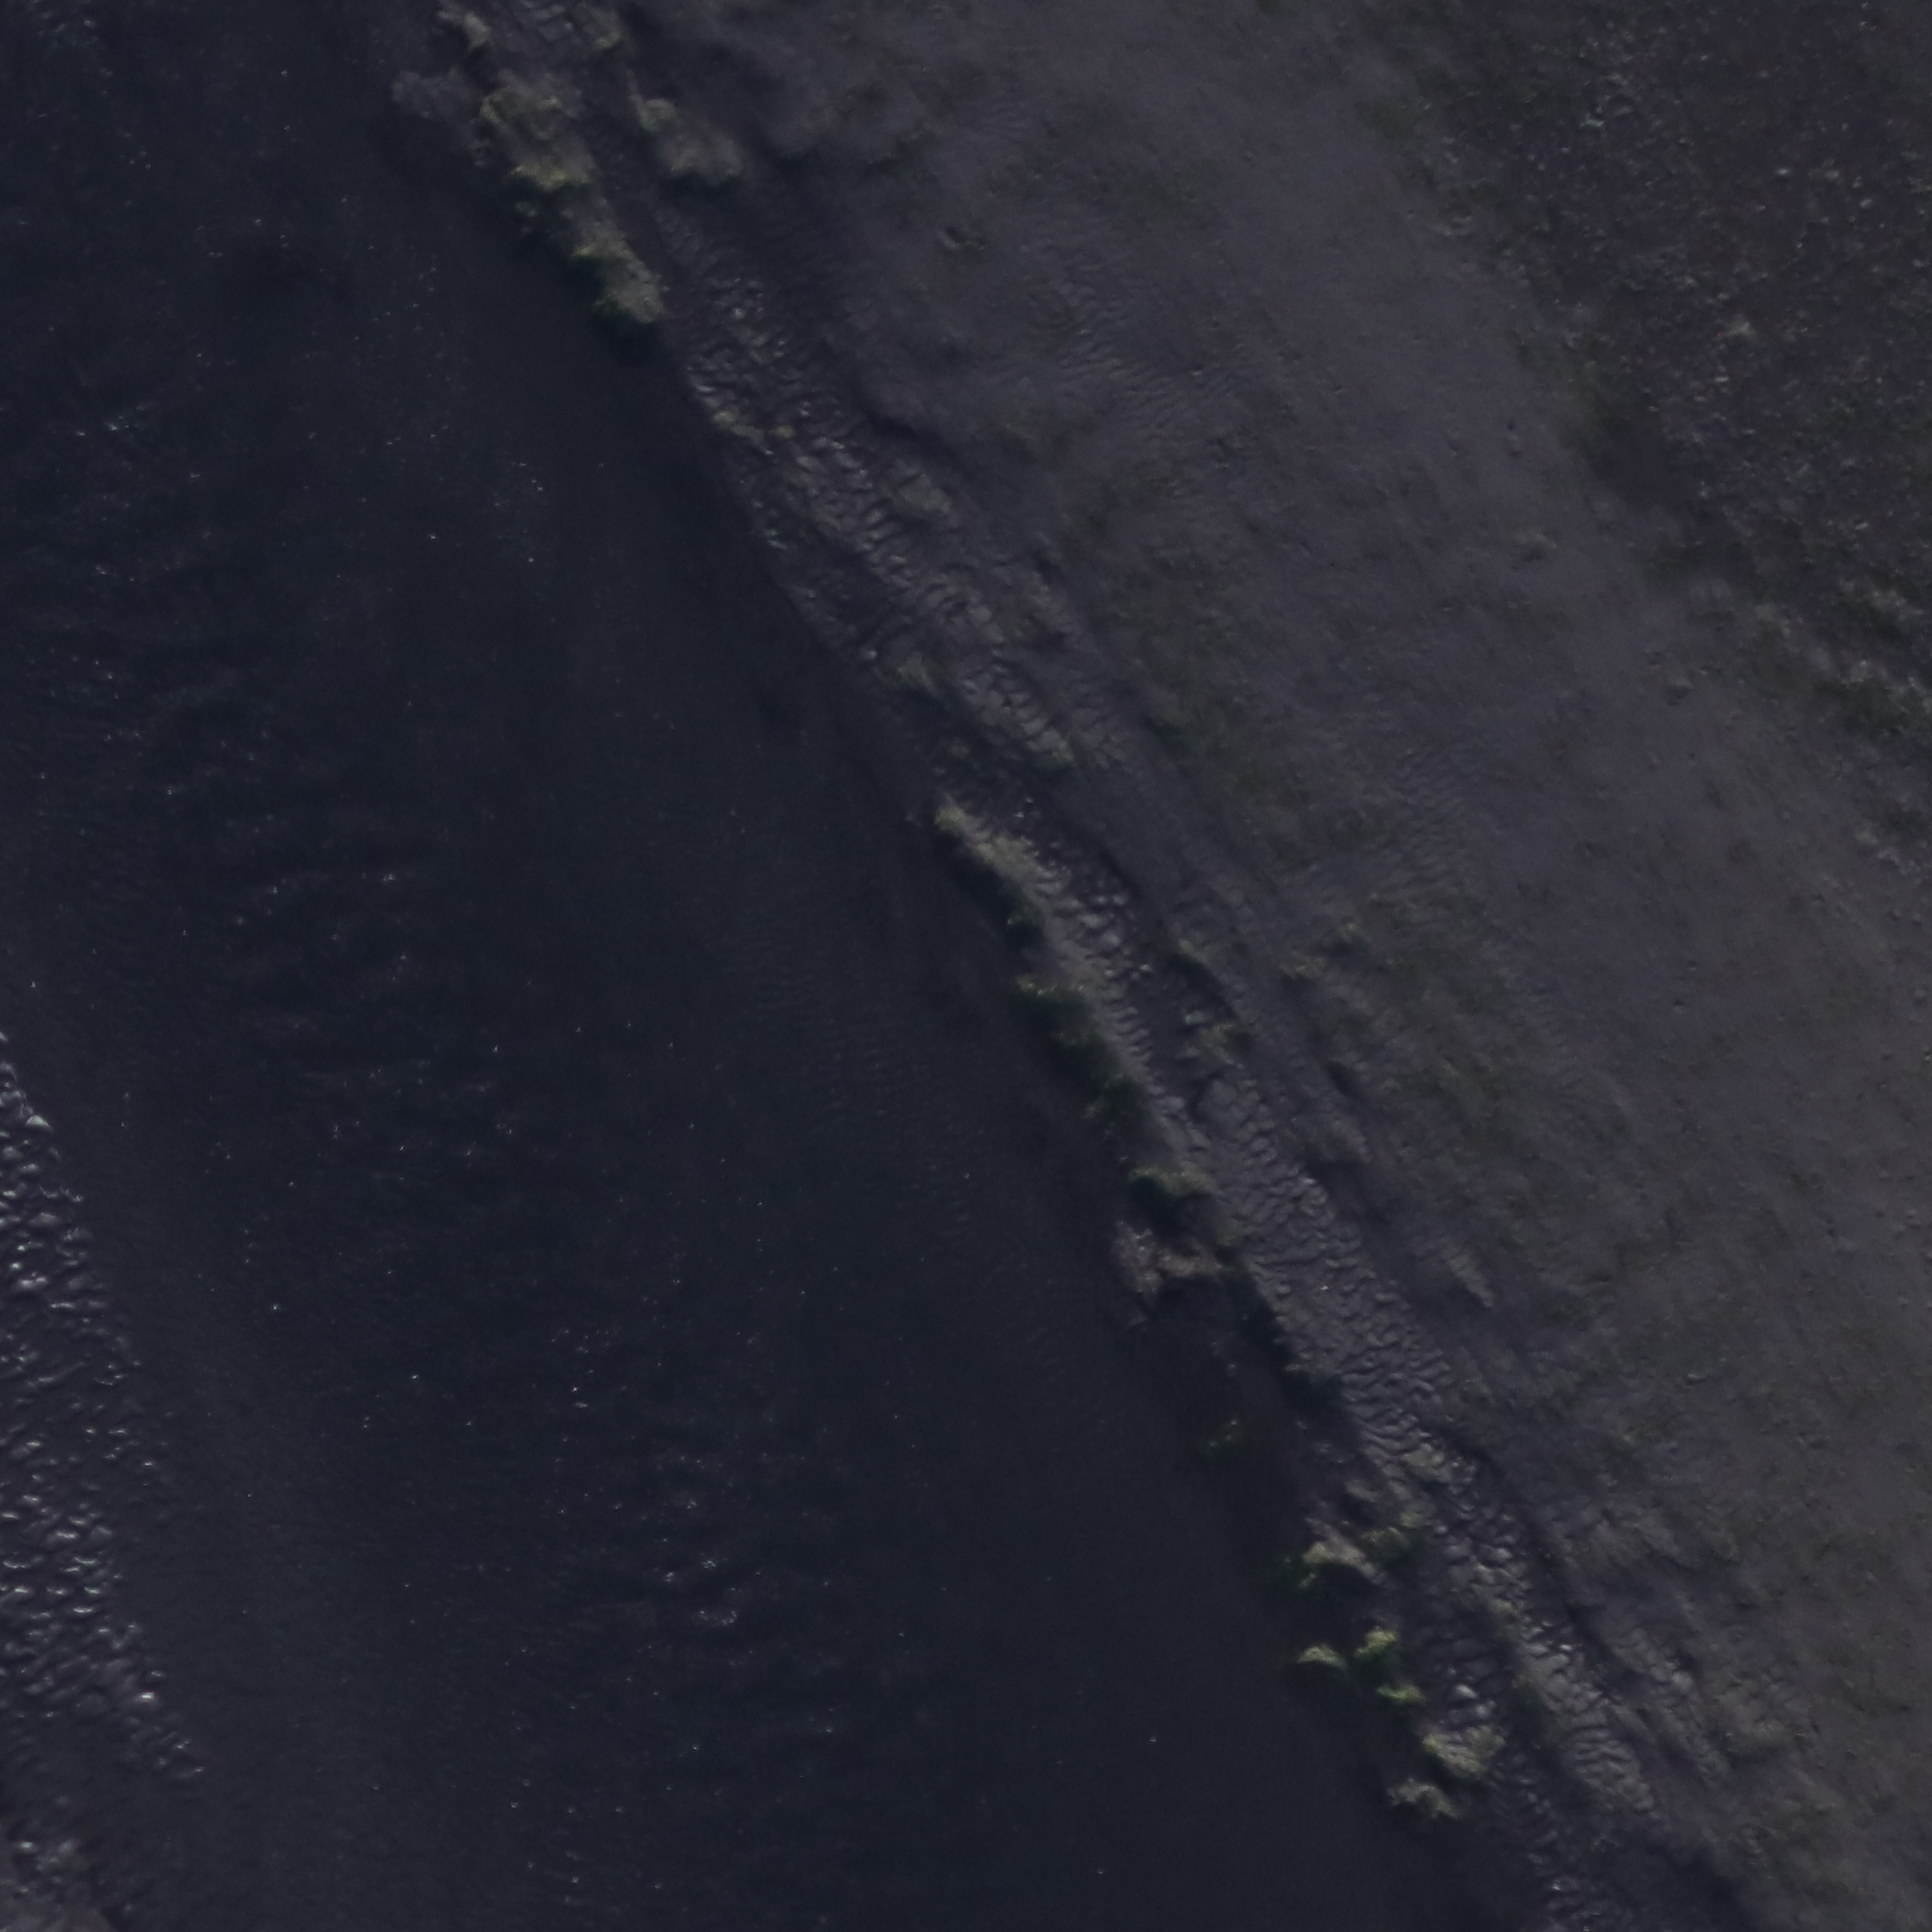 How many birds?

0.